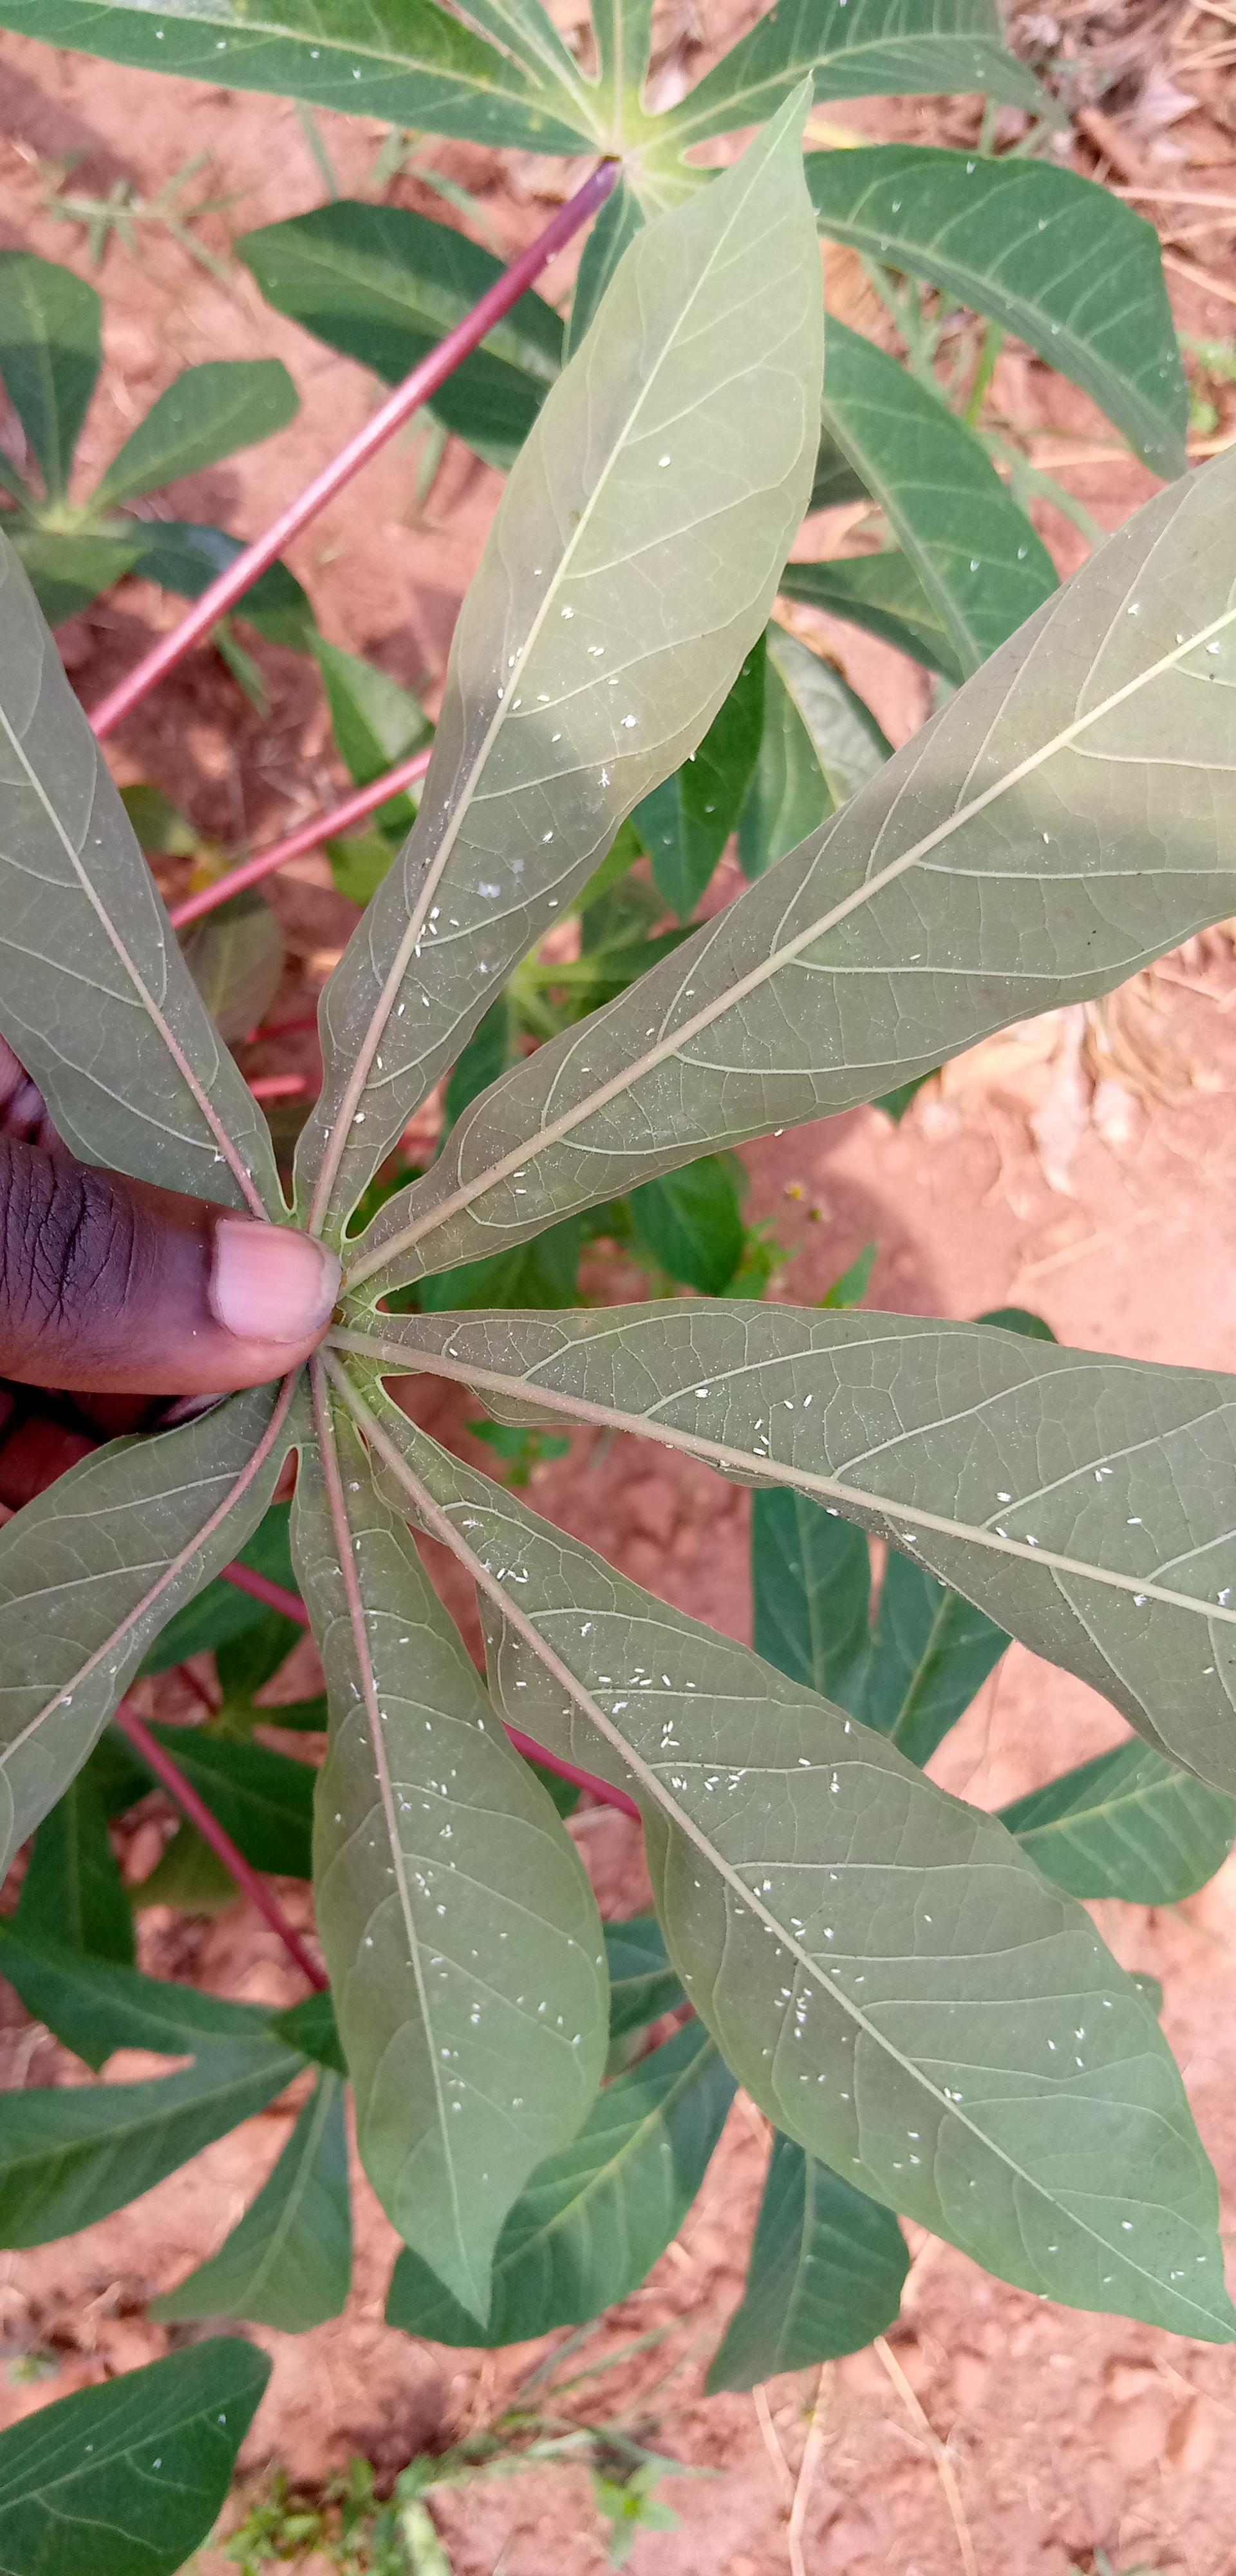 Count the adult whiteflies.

142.